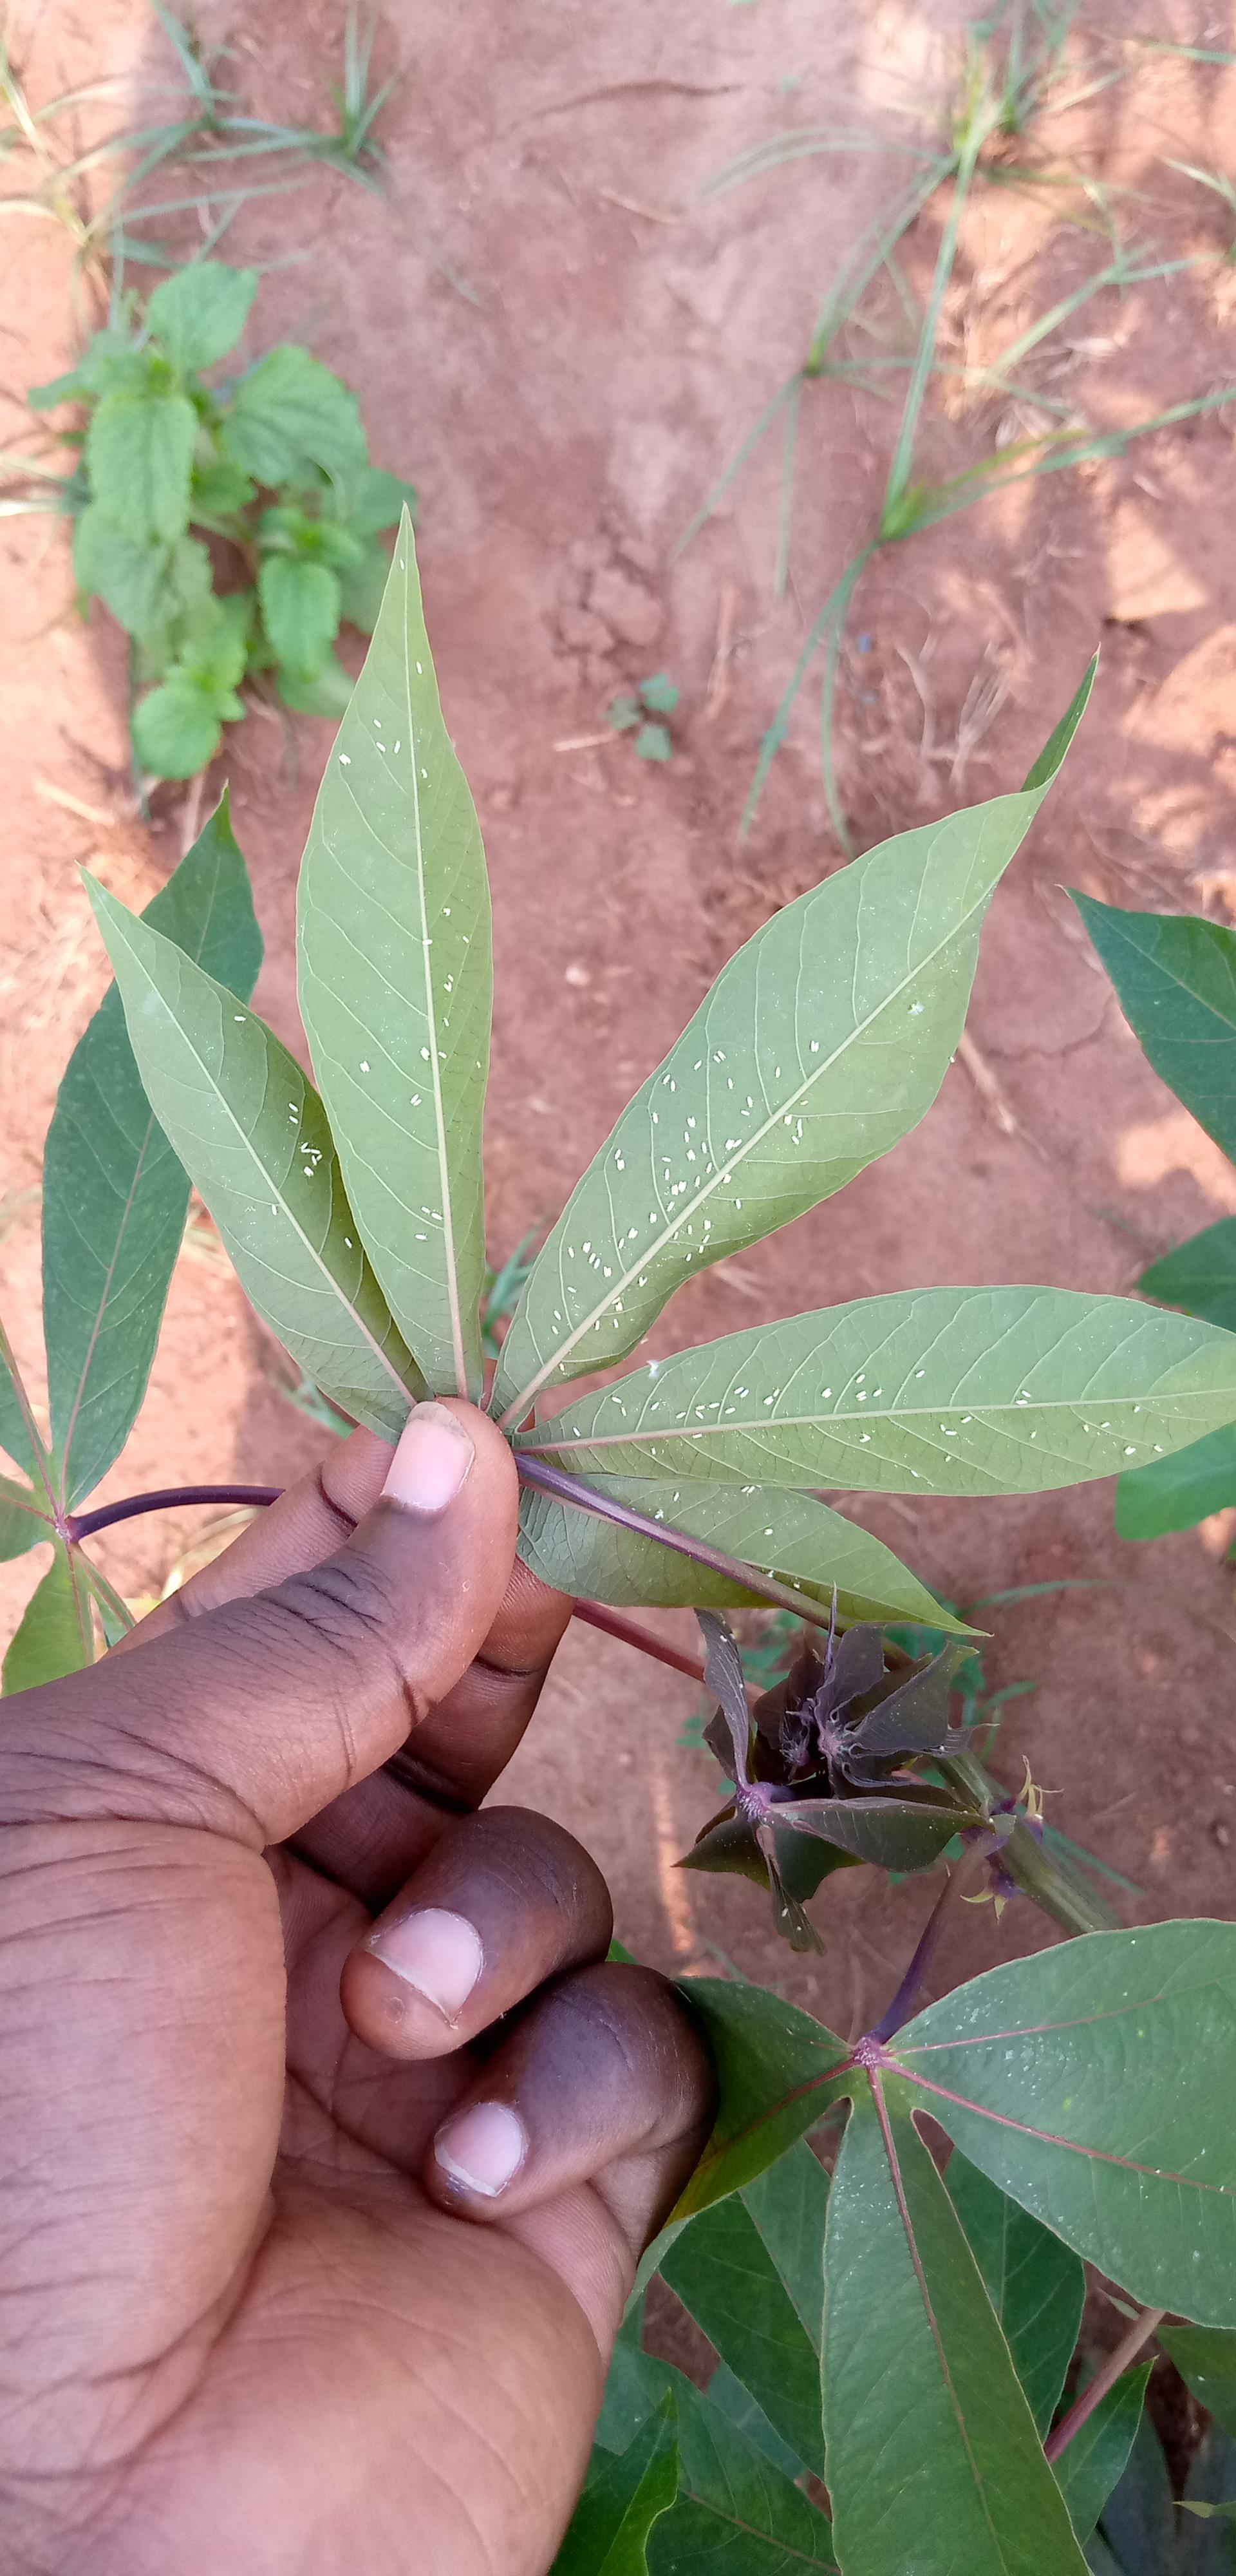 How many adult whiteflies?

164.